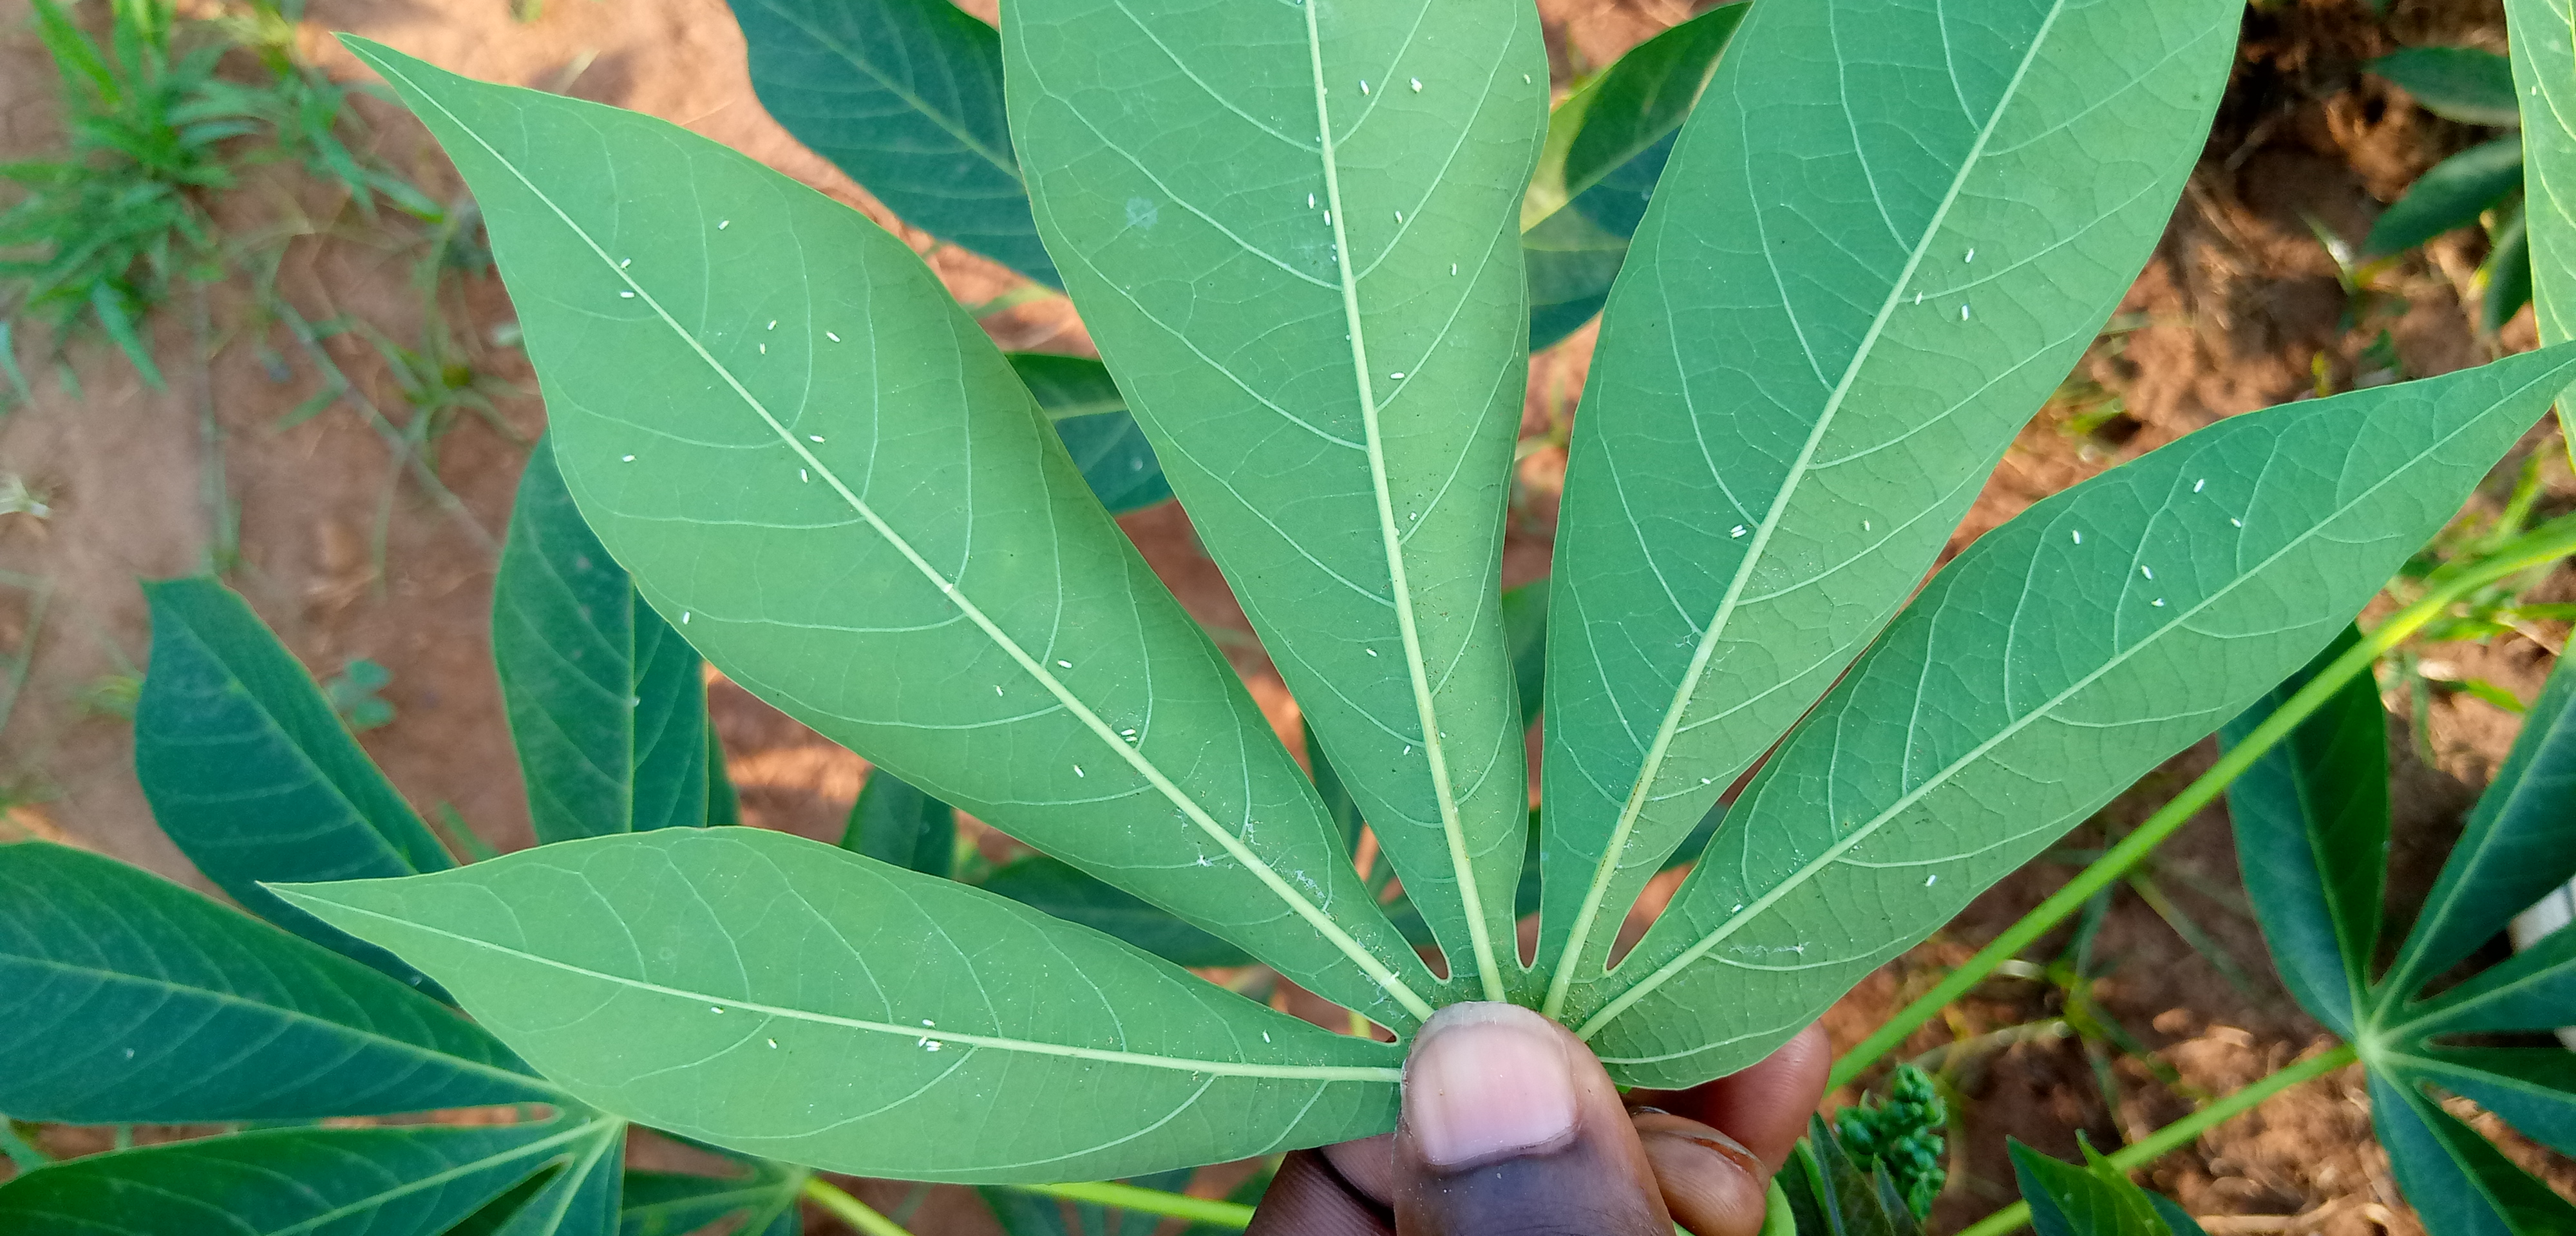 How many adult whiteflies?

45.